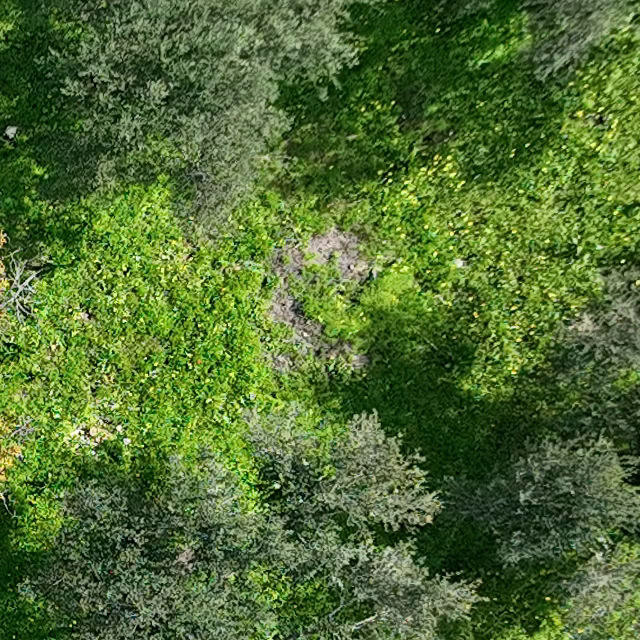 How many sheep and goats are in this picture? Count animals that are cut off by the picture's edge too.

0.